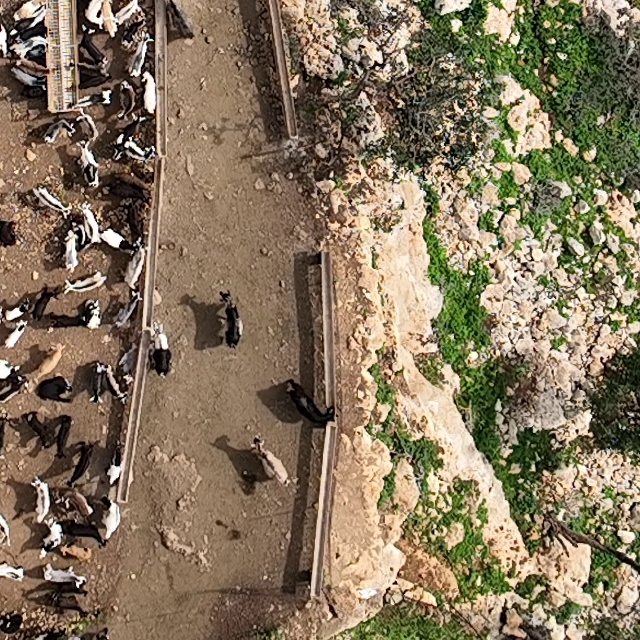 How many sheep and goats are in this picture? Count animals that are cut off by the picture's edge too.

72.